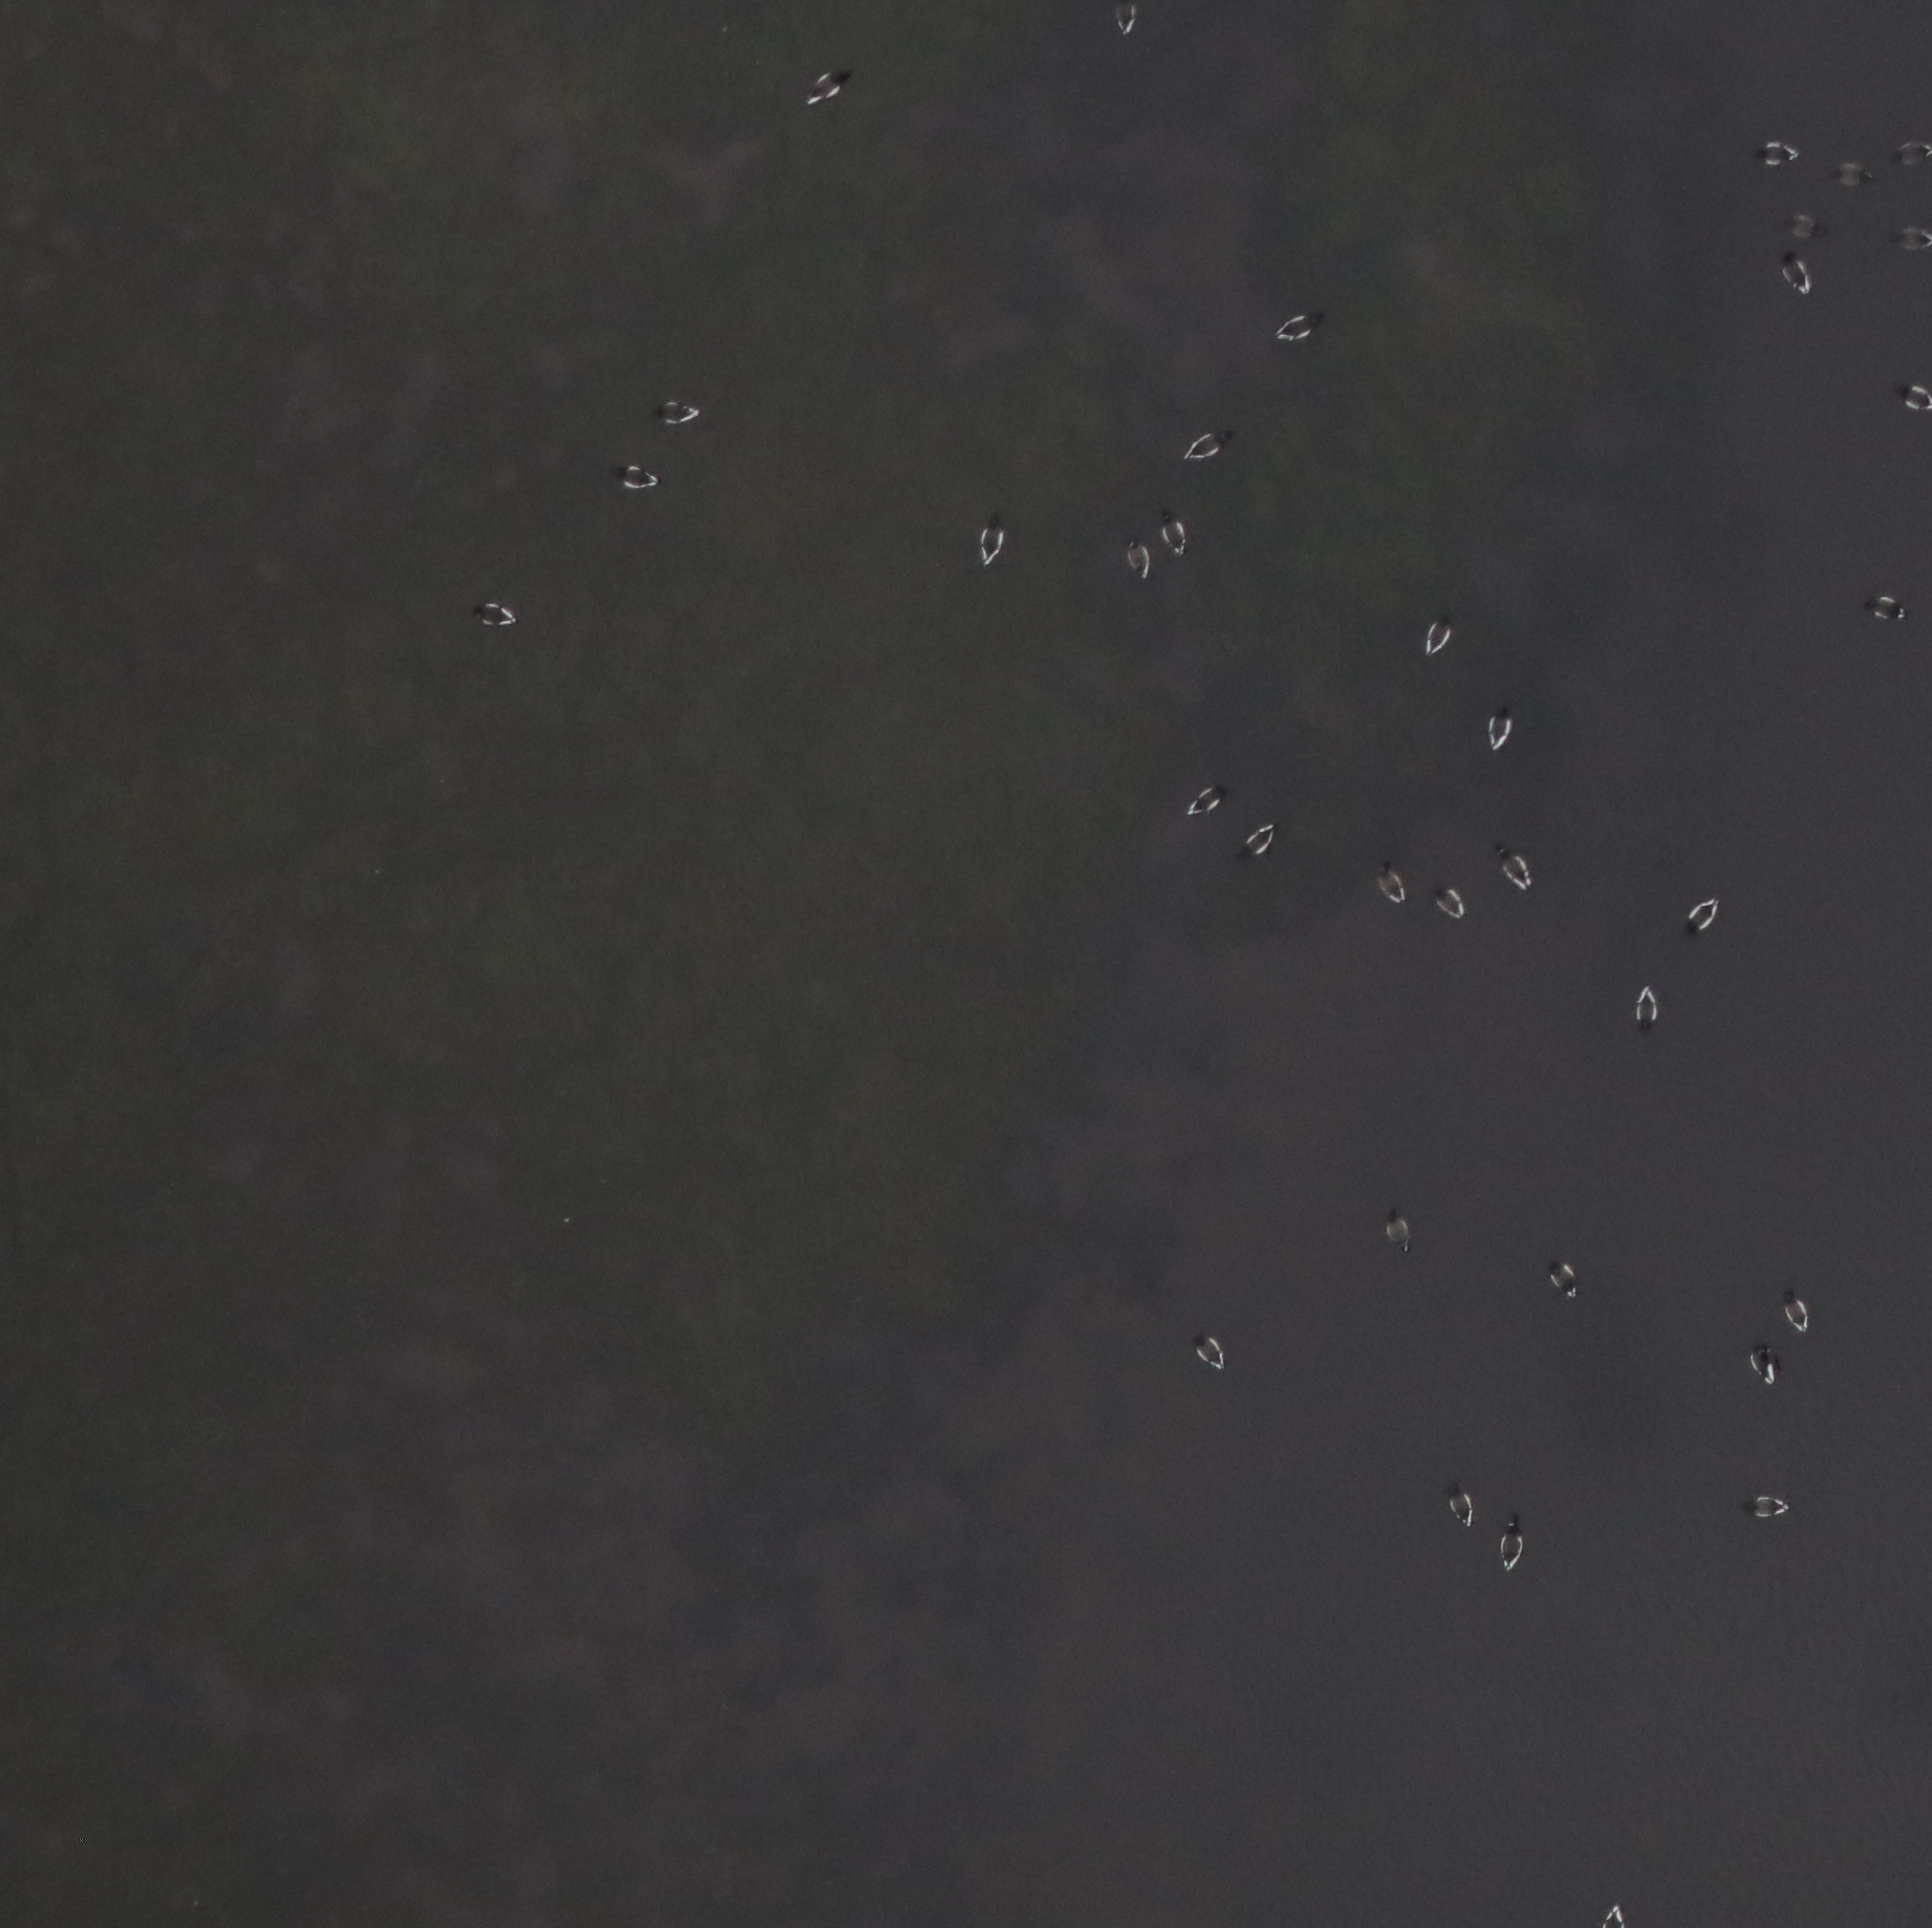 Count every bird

36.